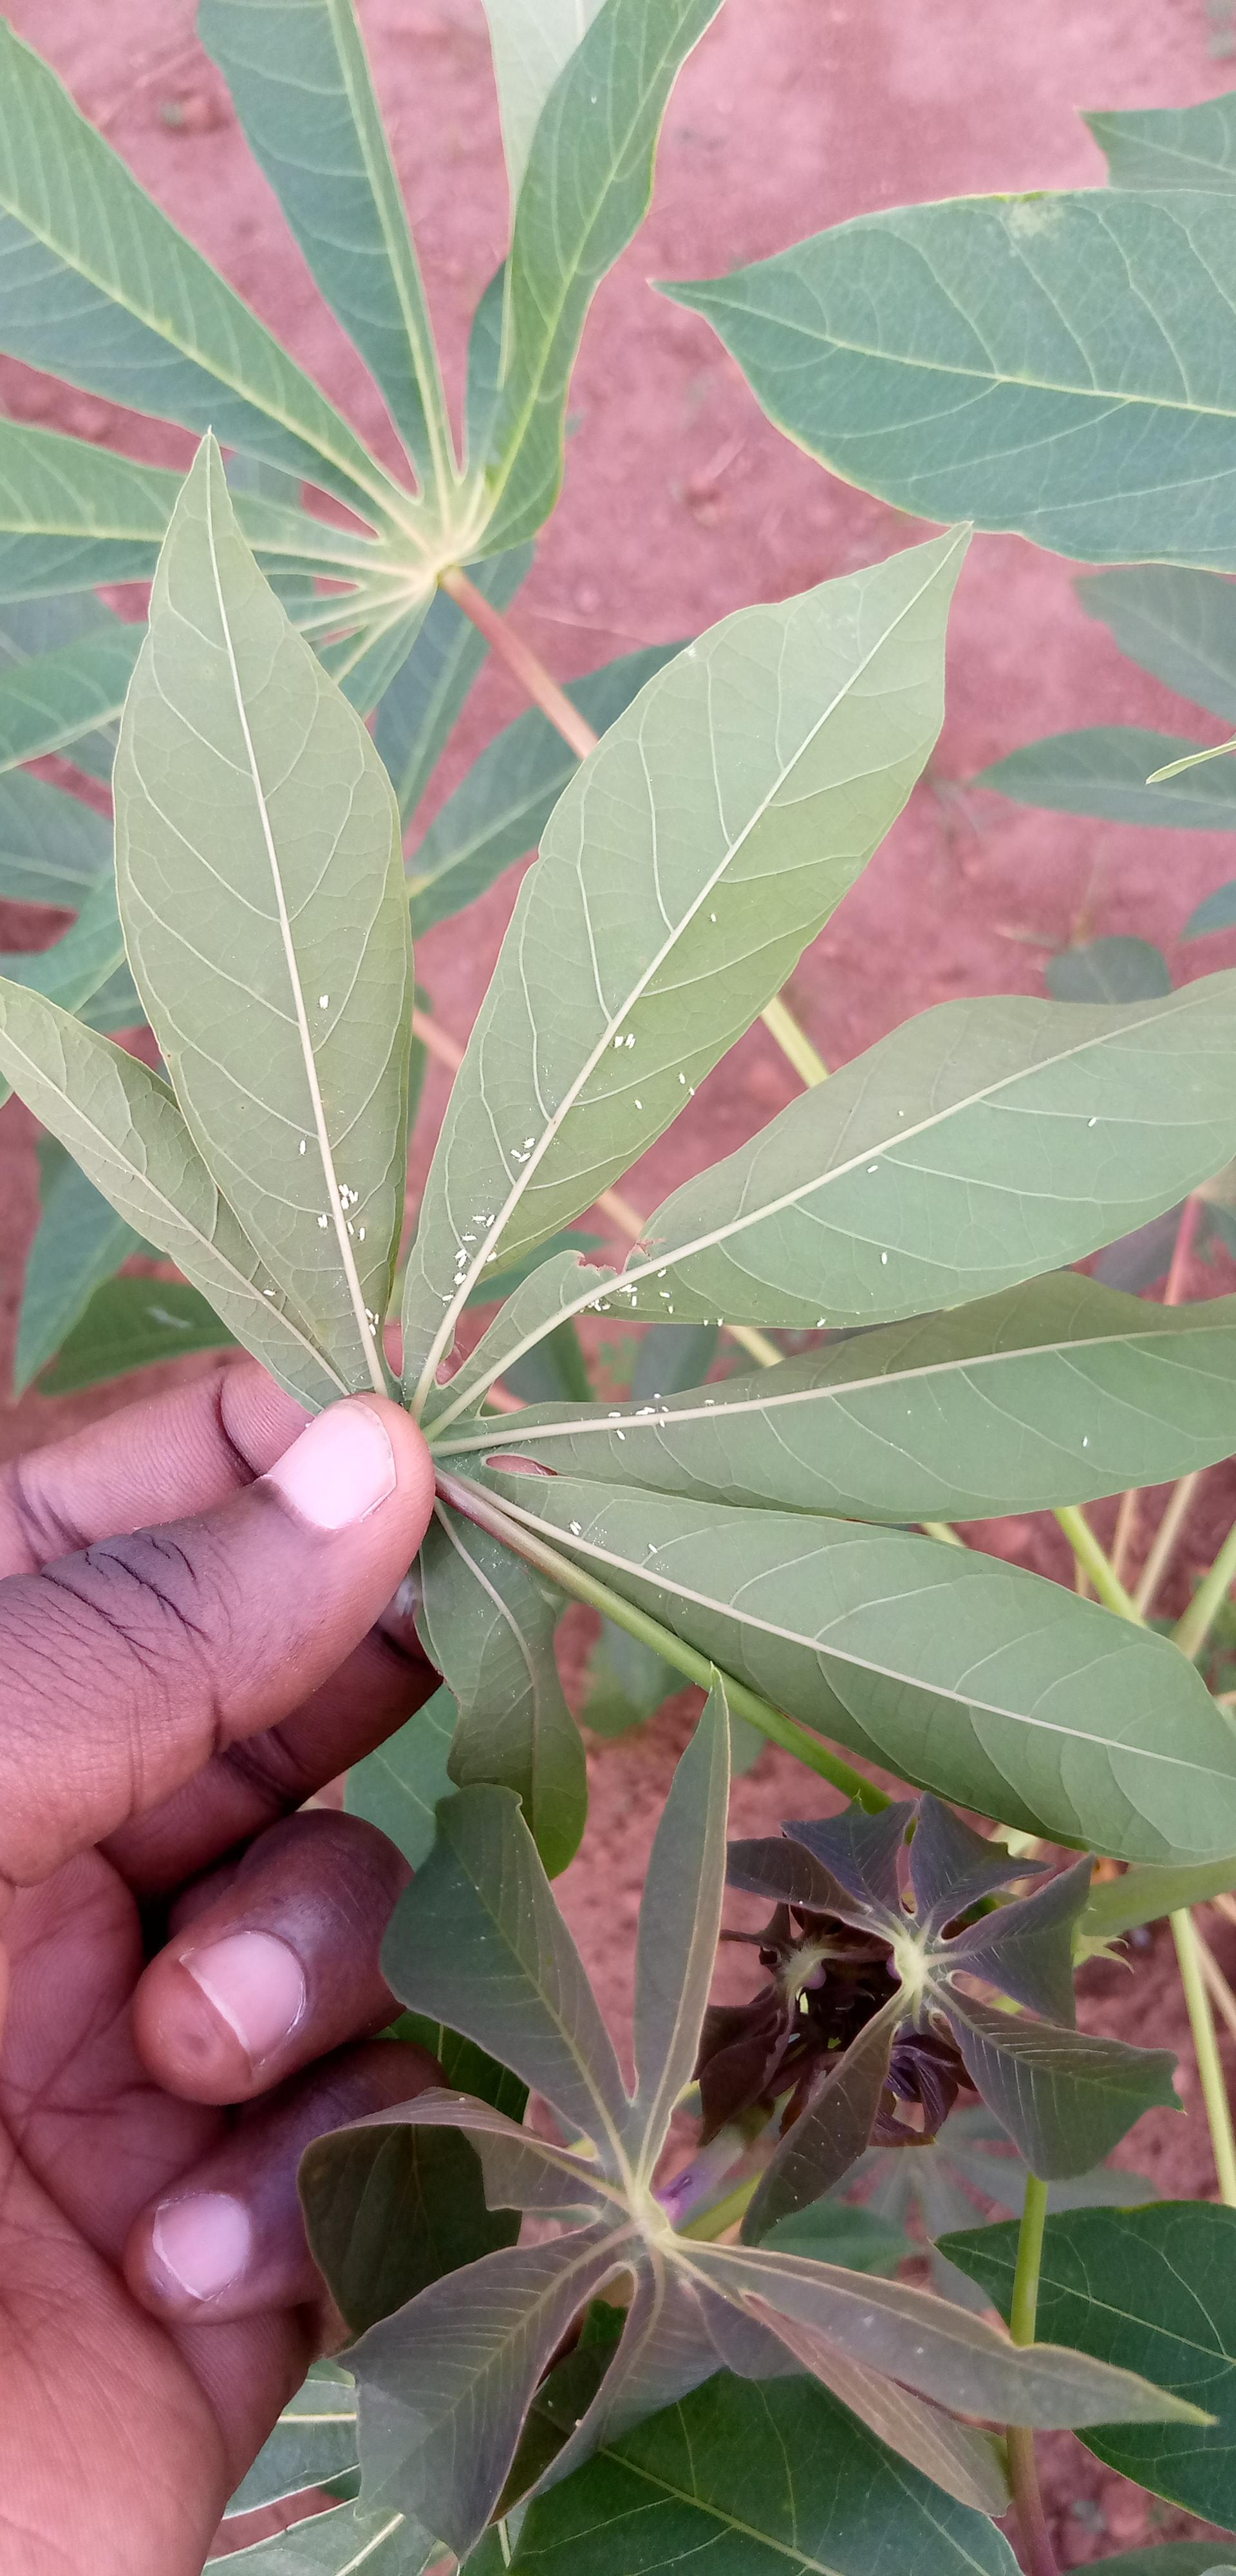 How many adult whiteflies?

63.